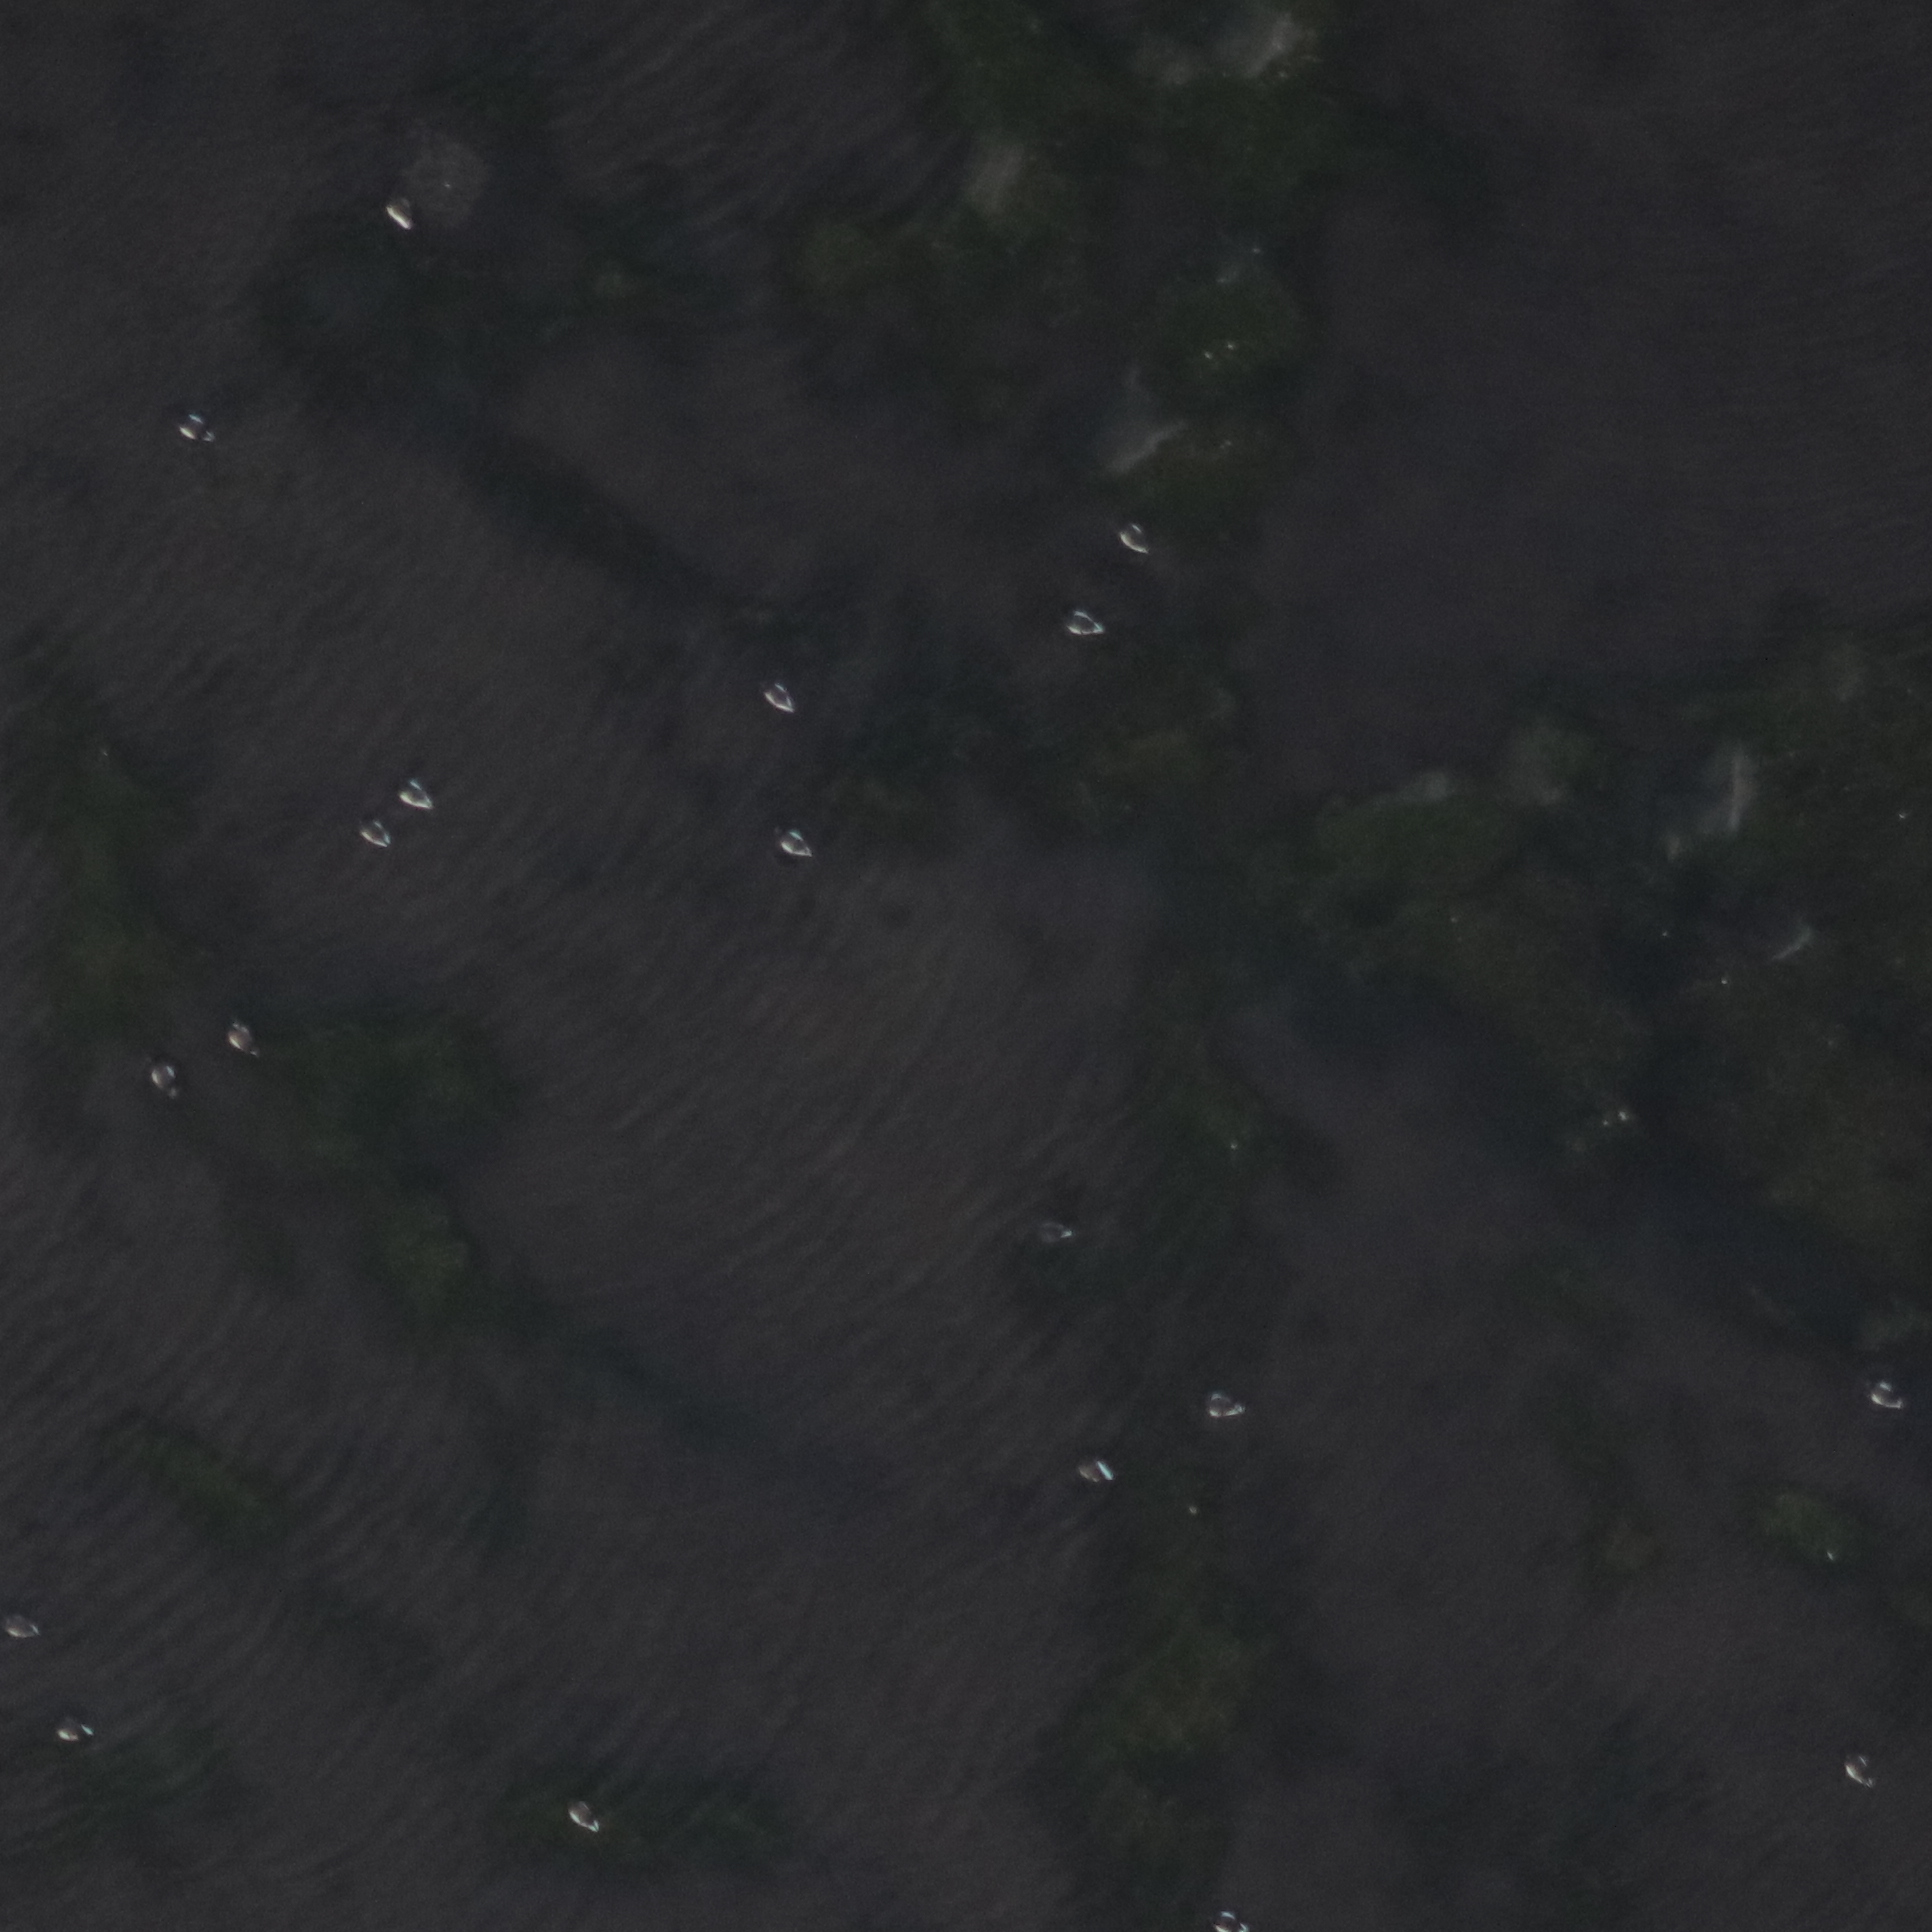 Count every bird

19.